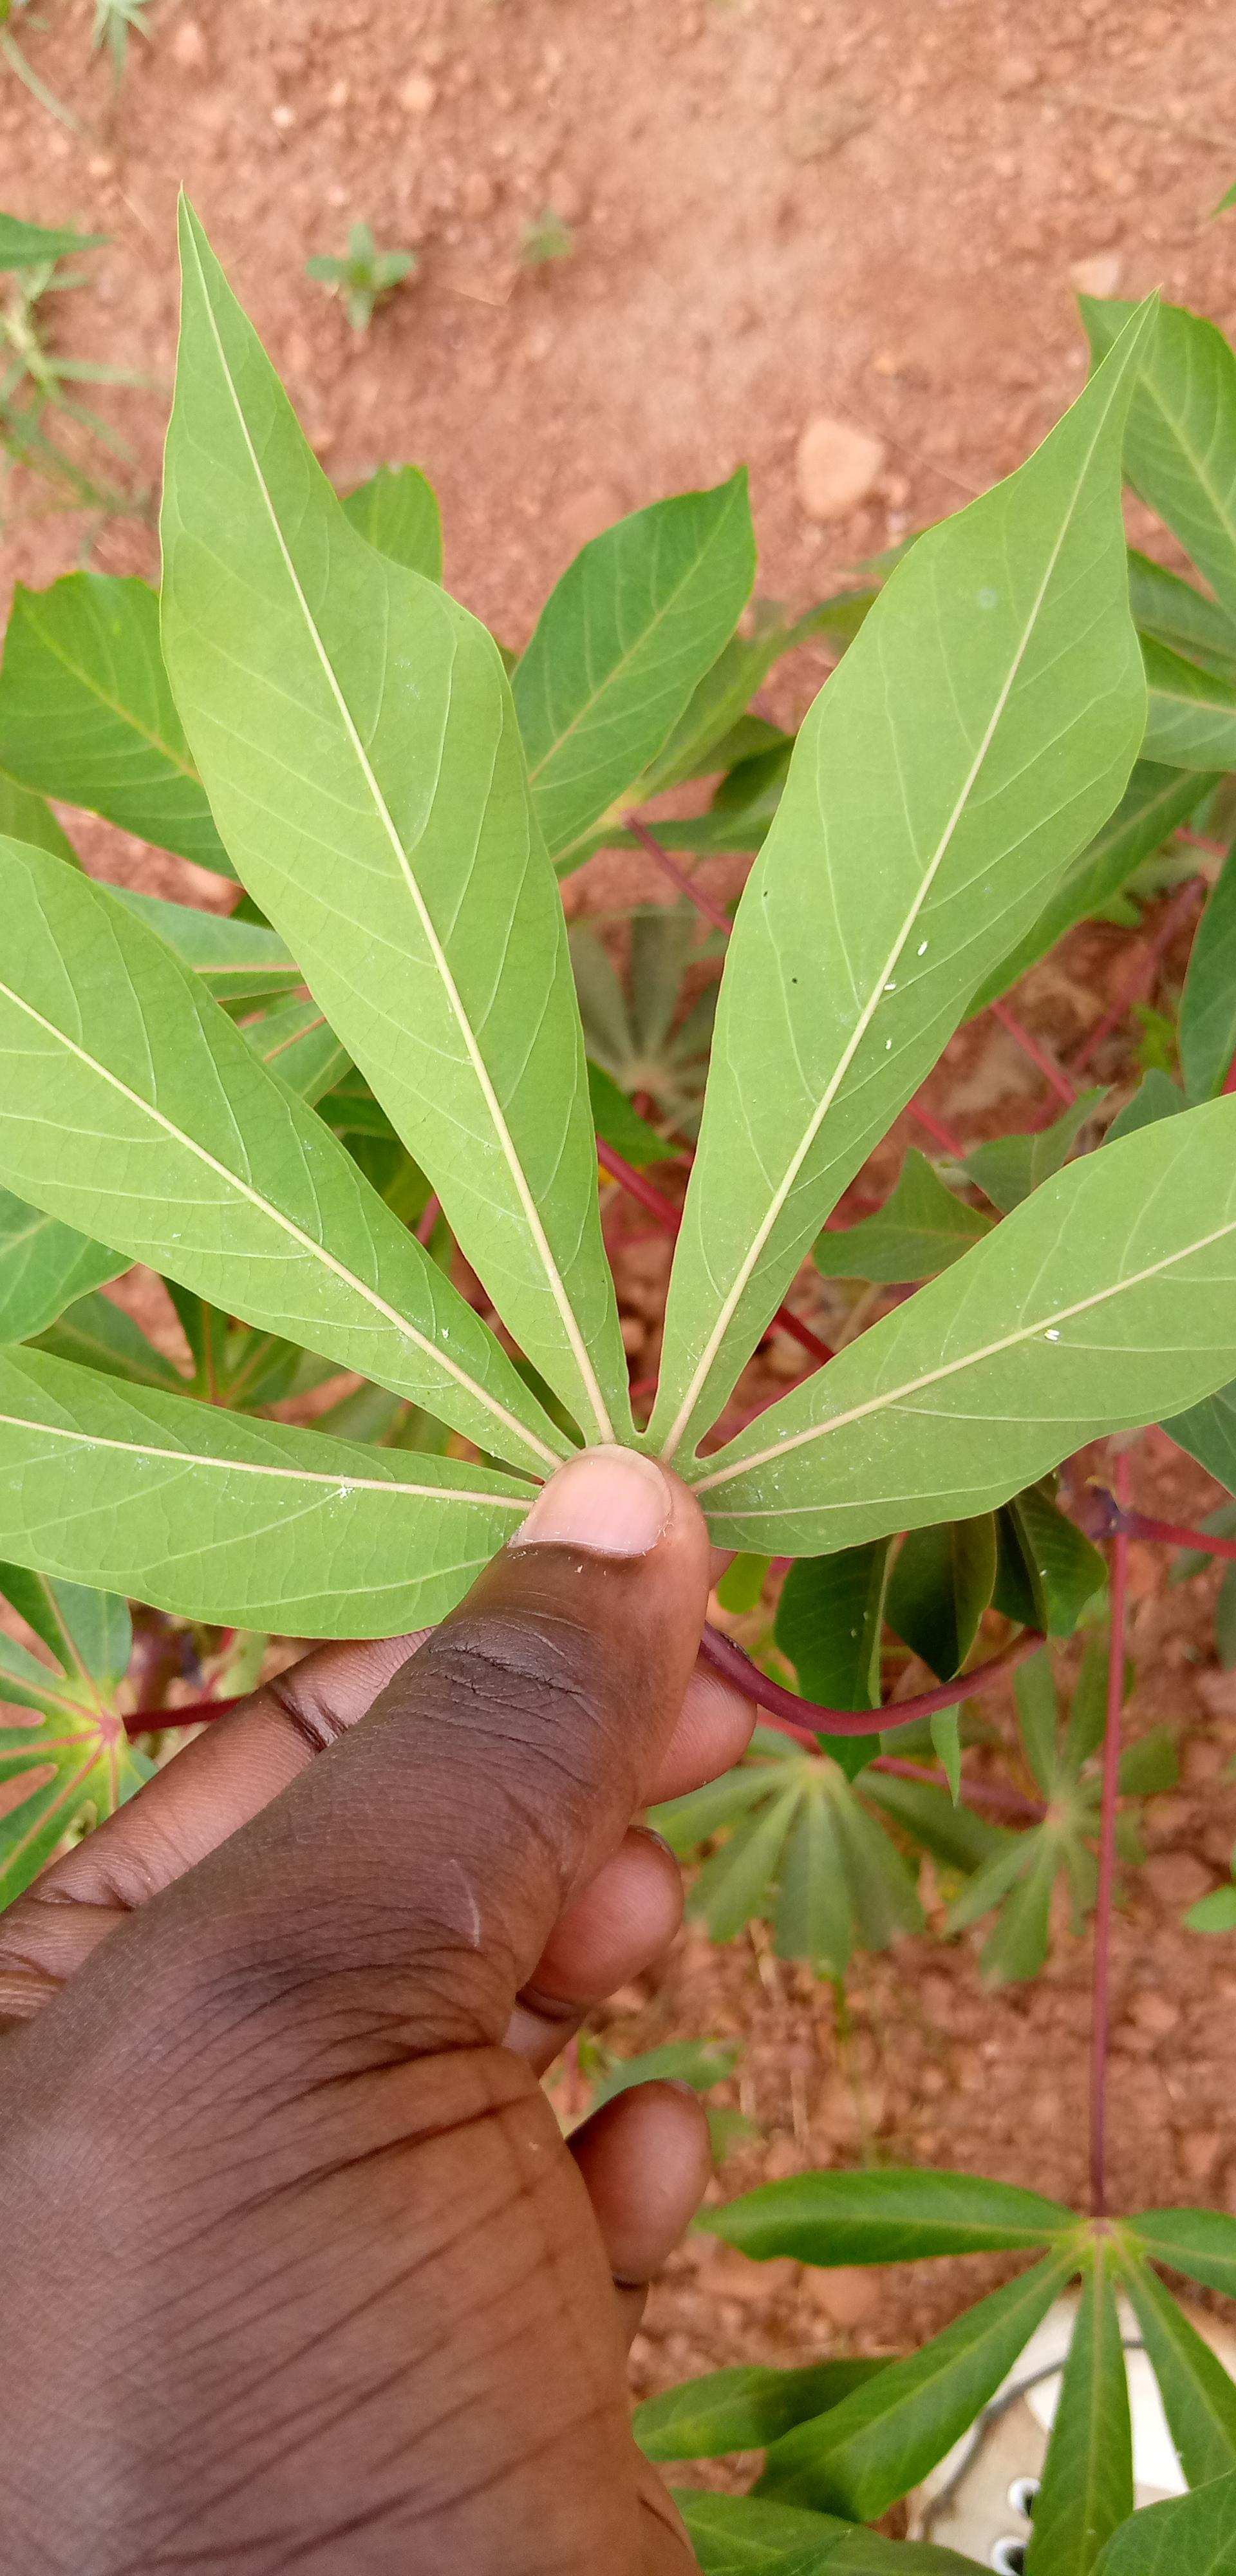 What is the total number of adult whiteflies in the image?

7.